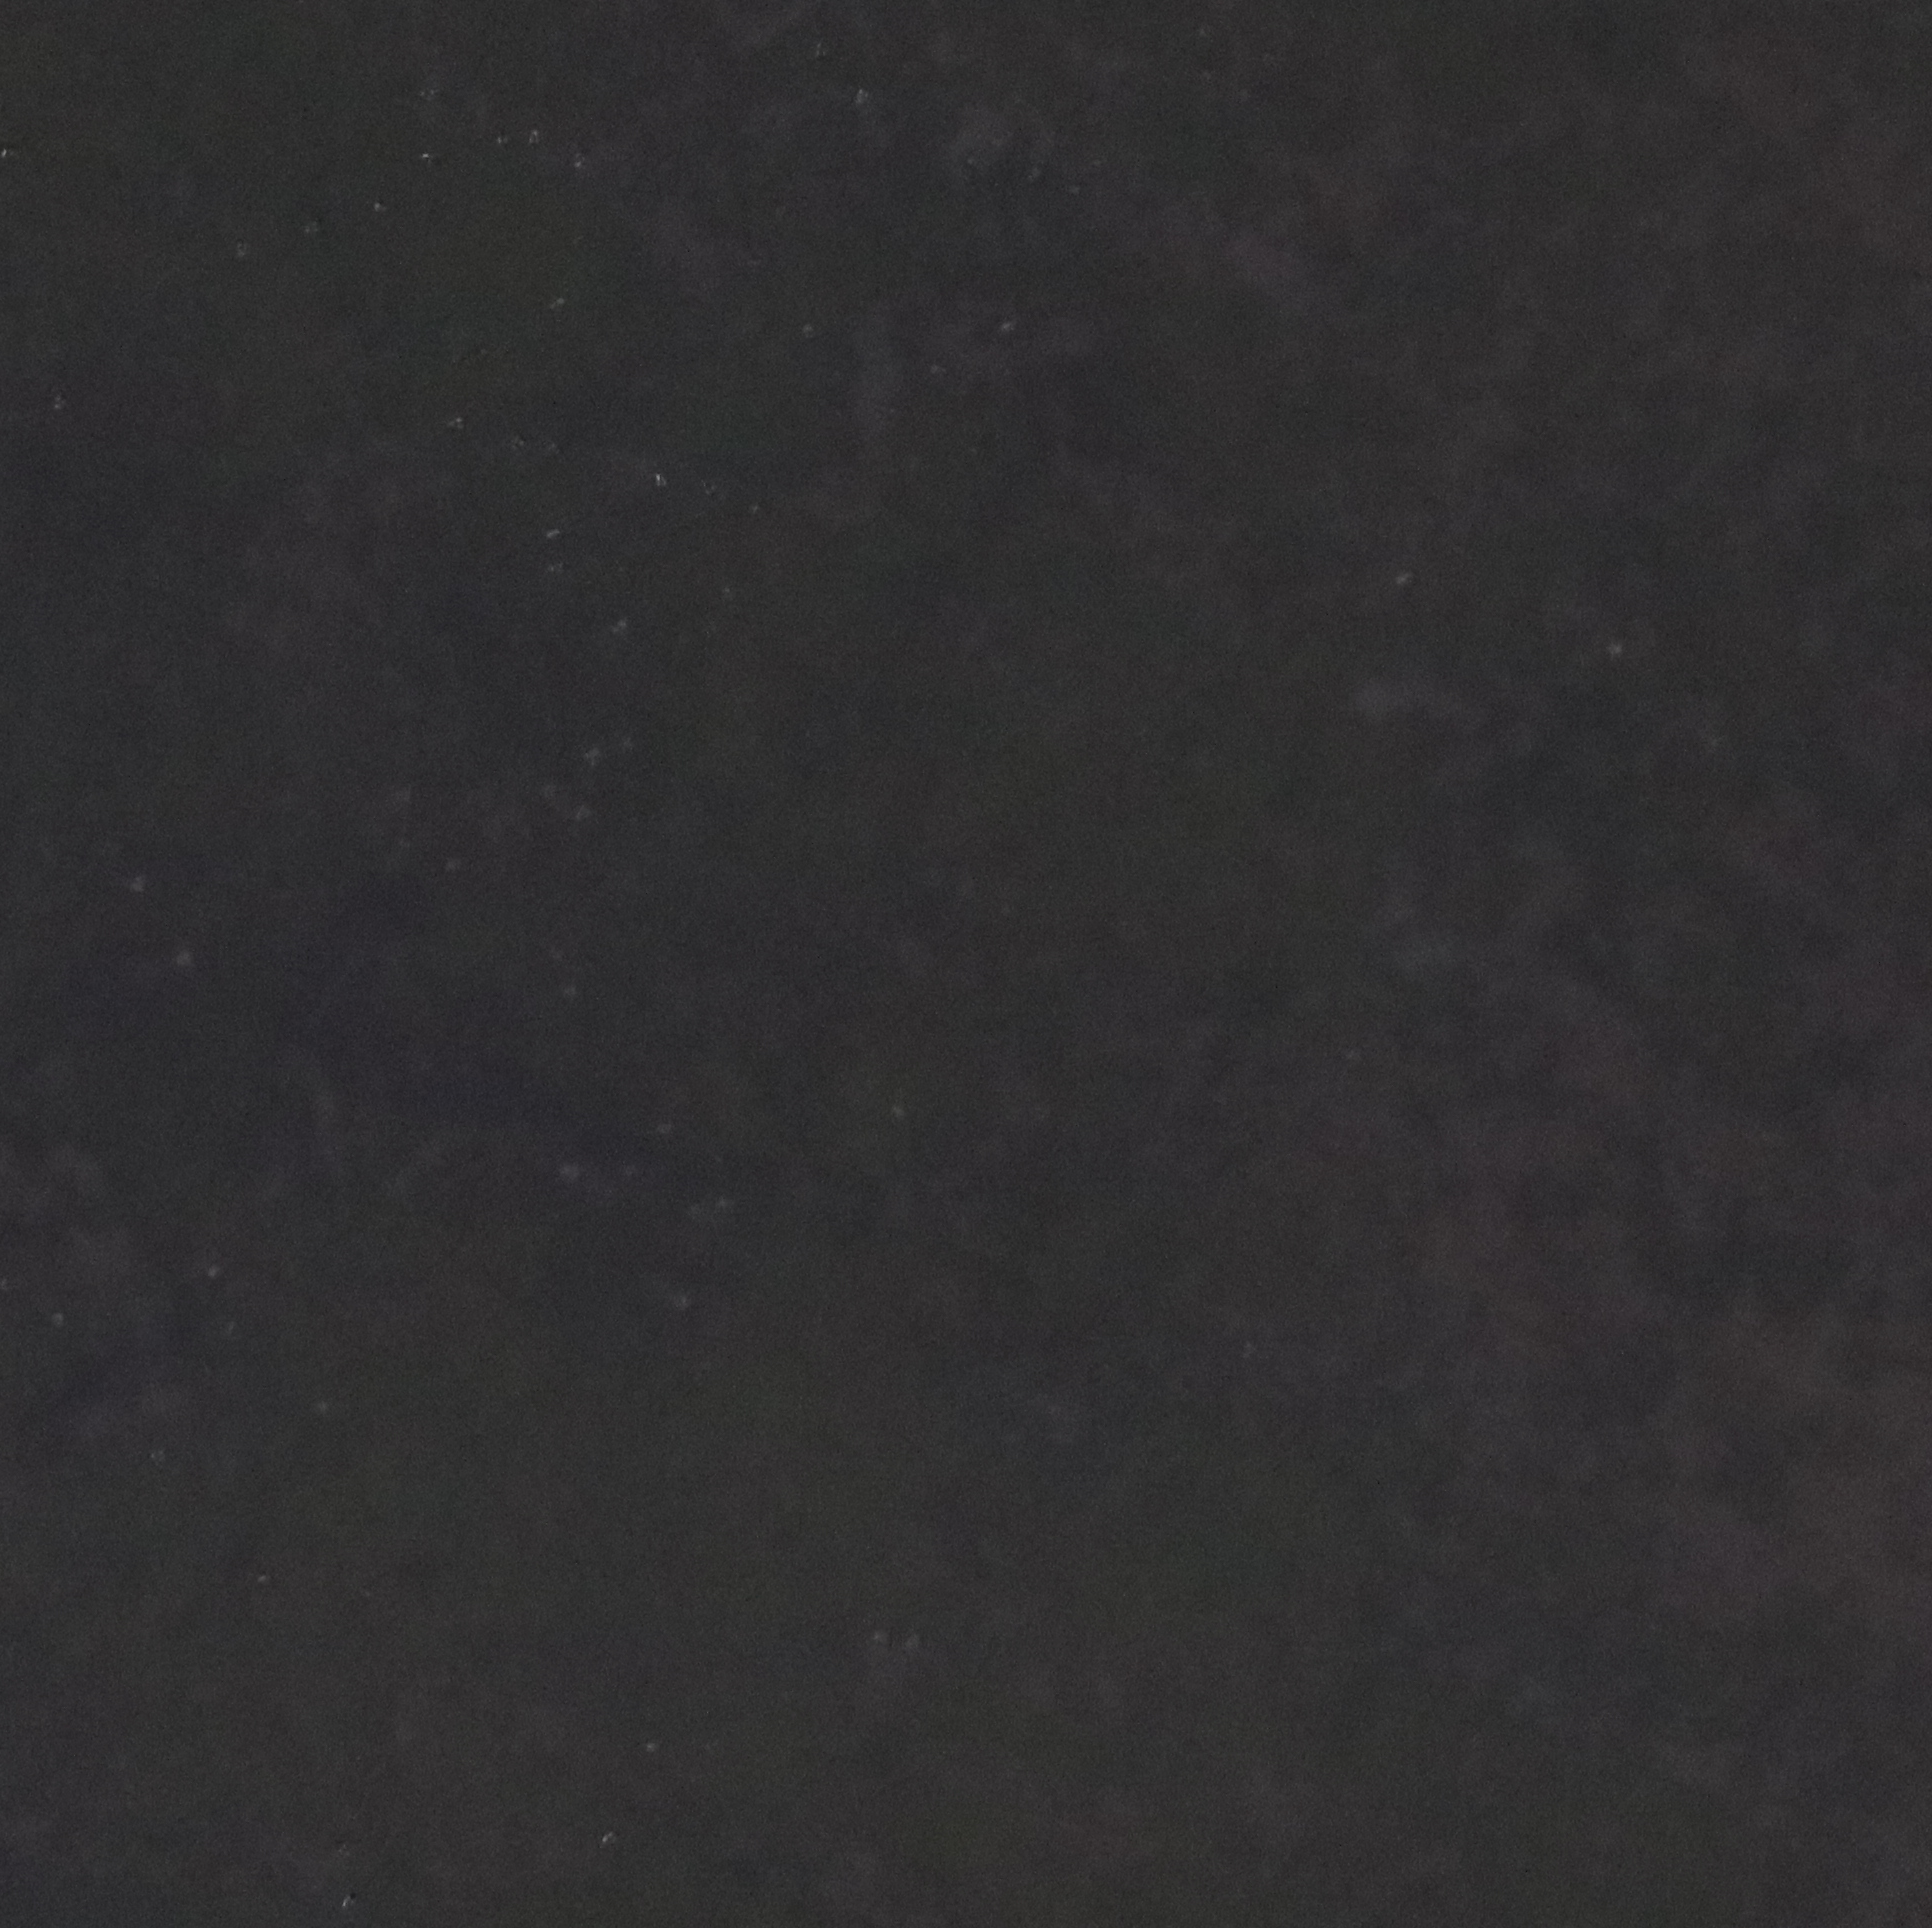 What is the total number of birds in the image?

61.